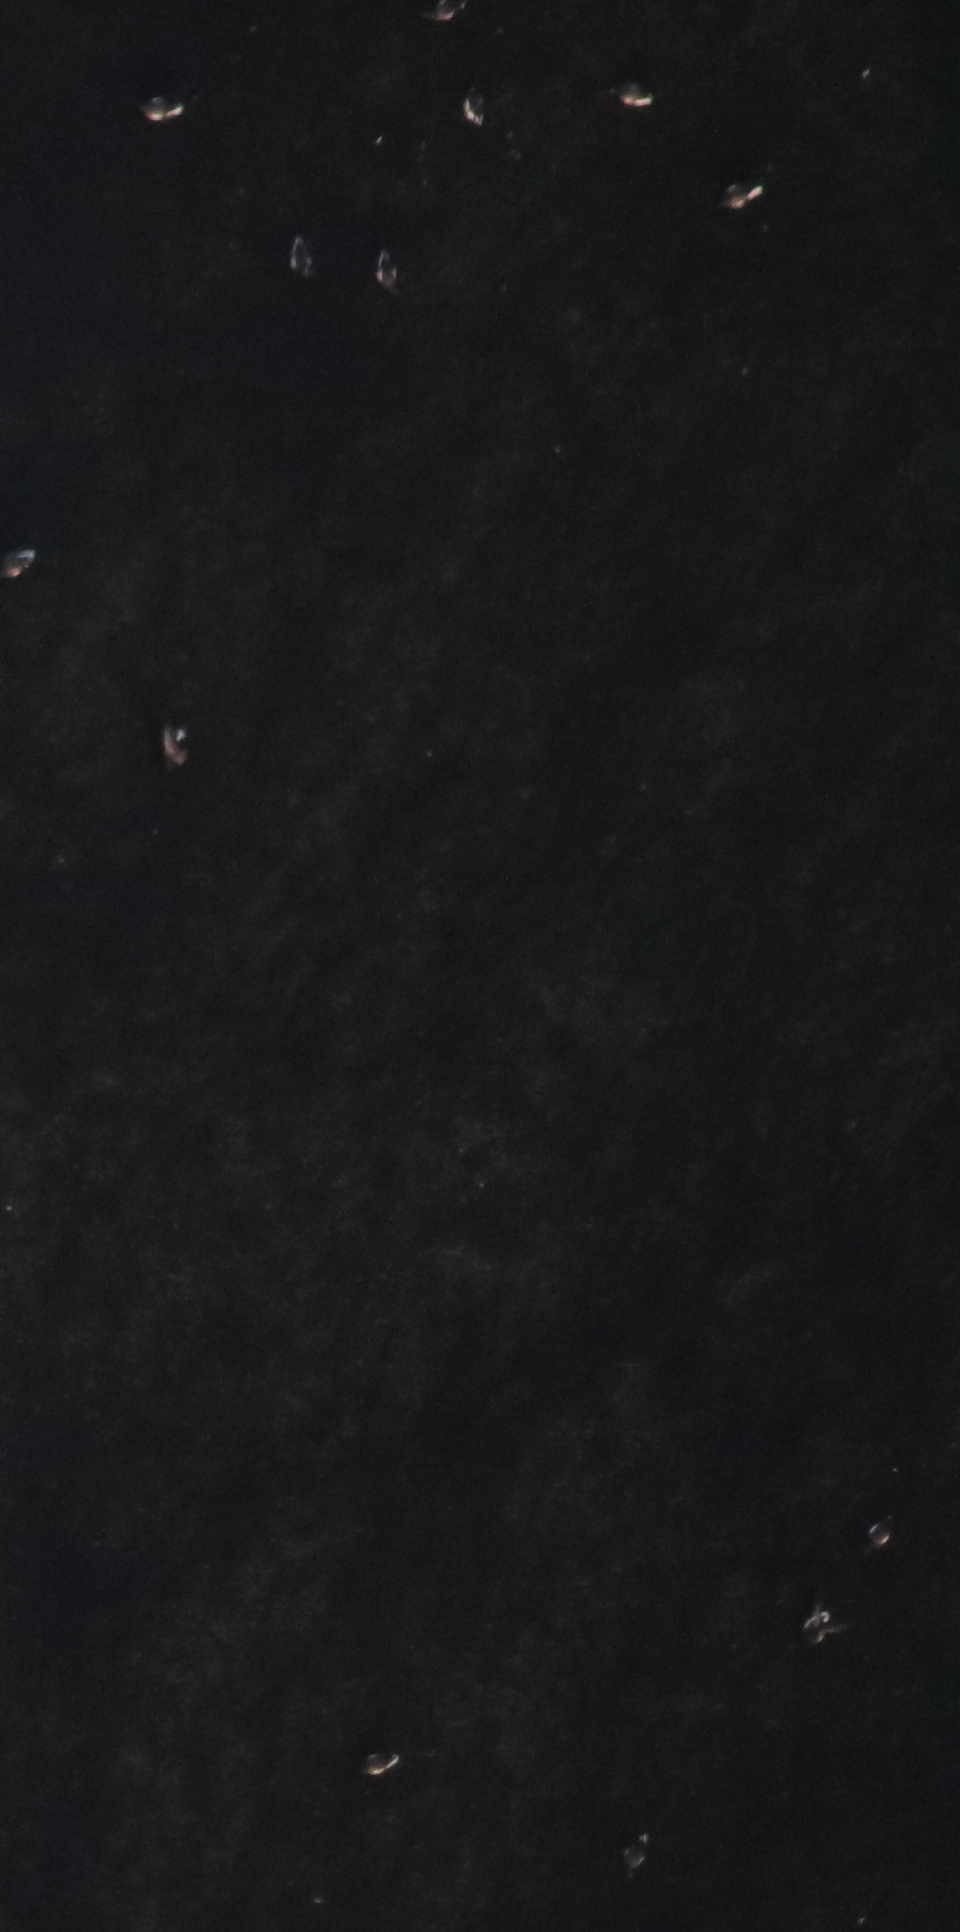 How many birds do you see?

12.